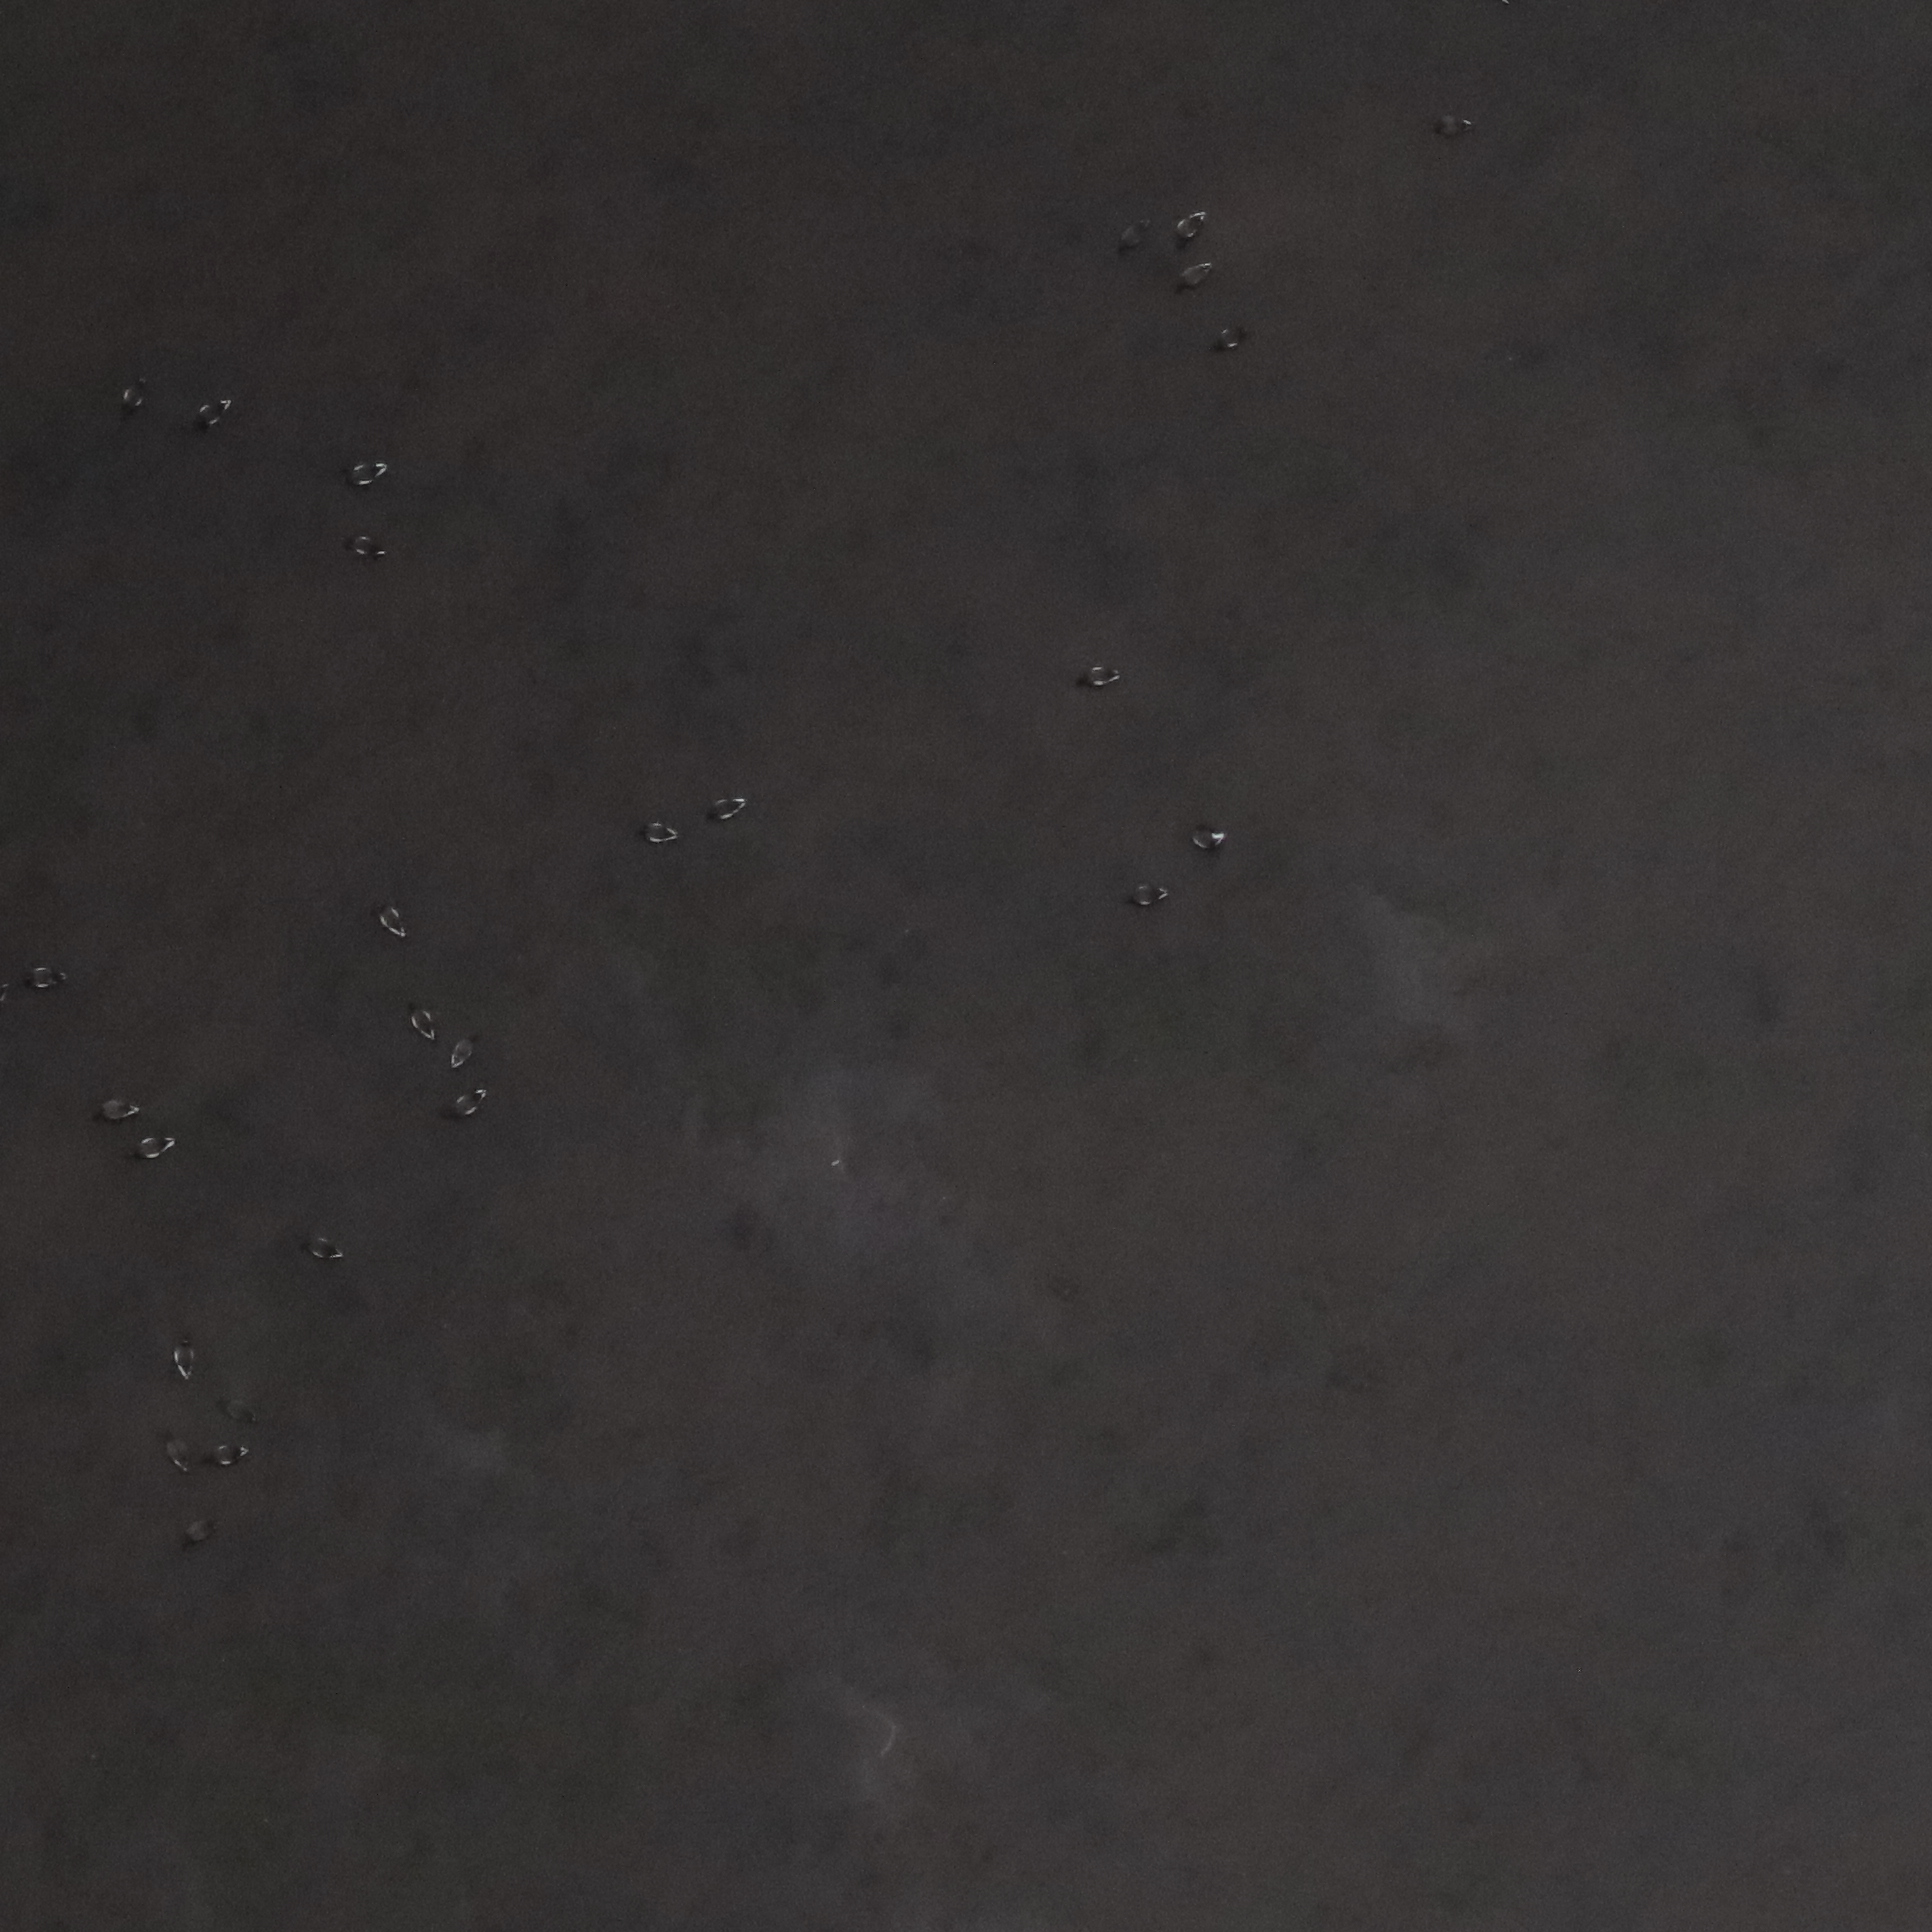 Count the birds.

27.